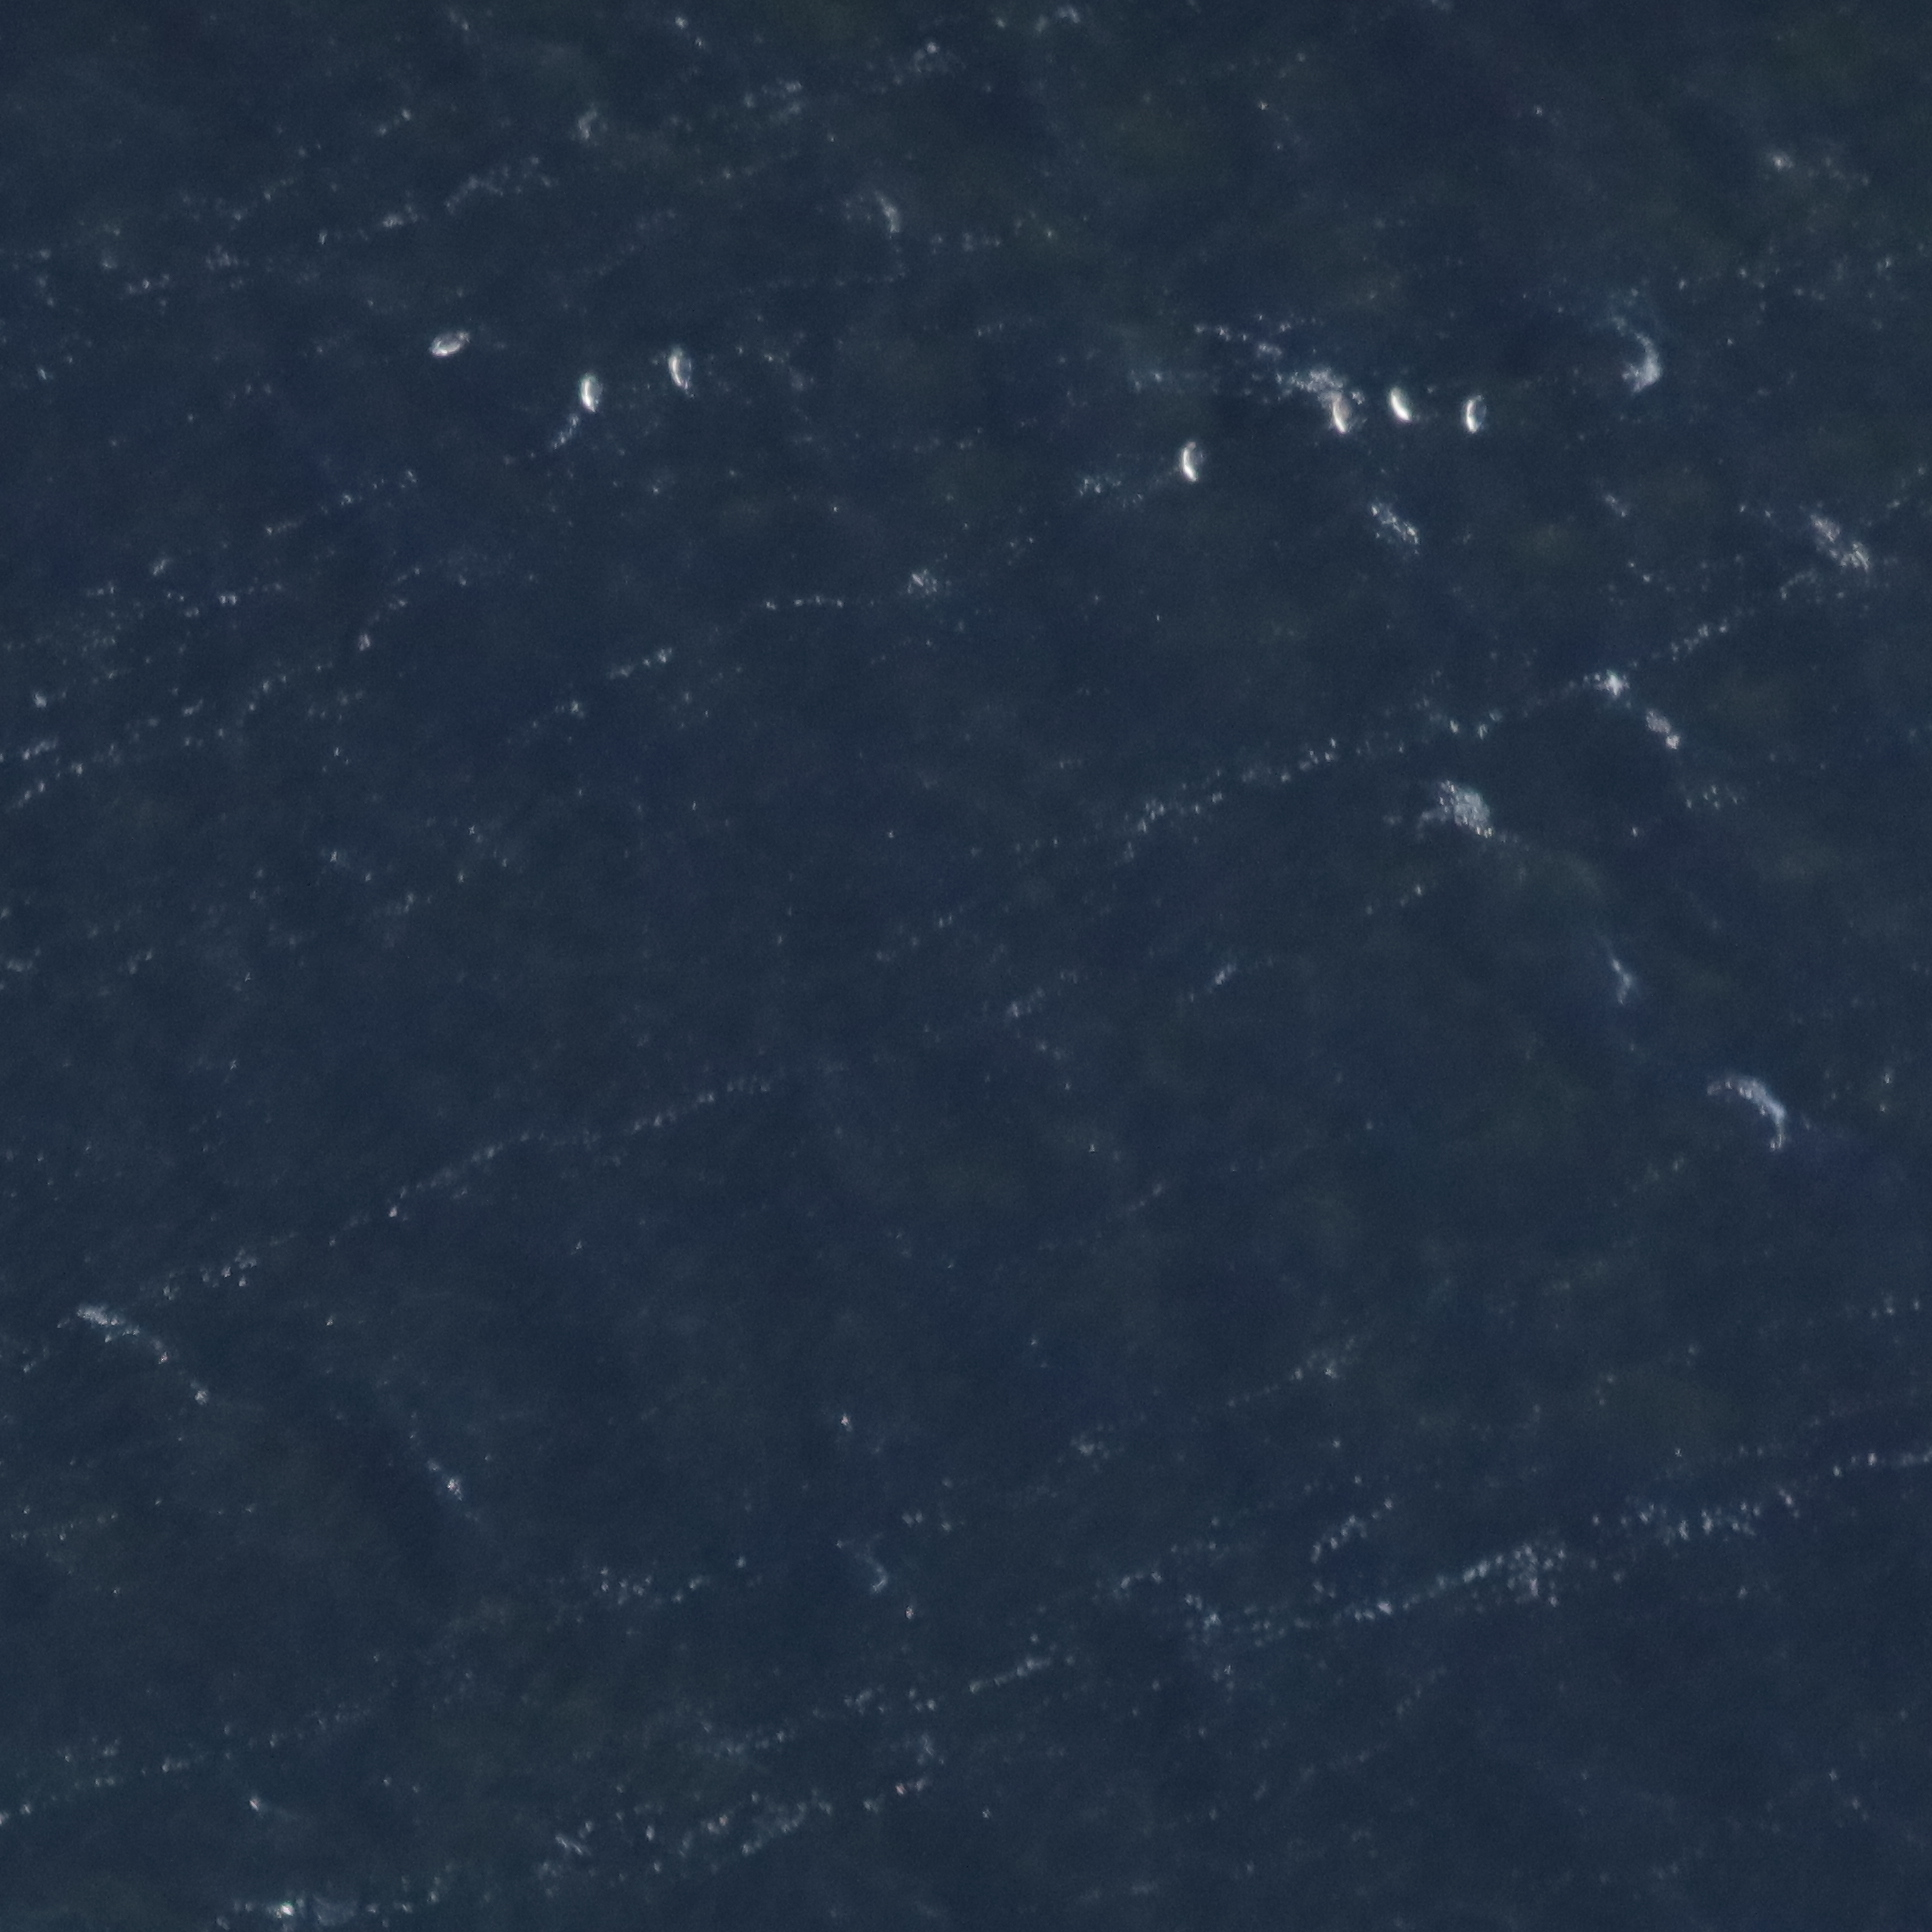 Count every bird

7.